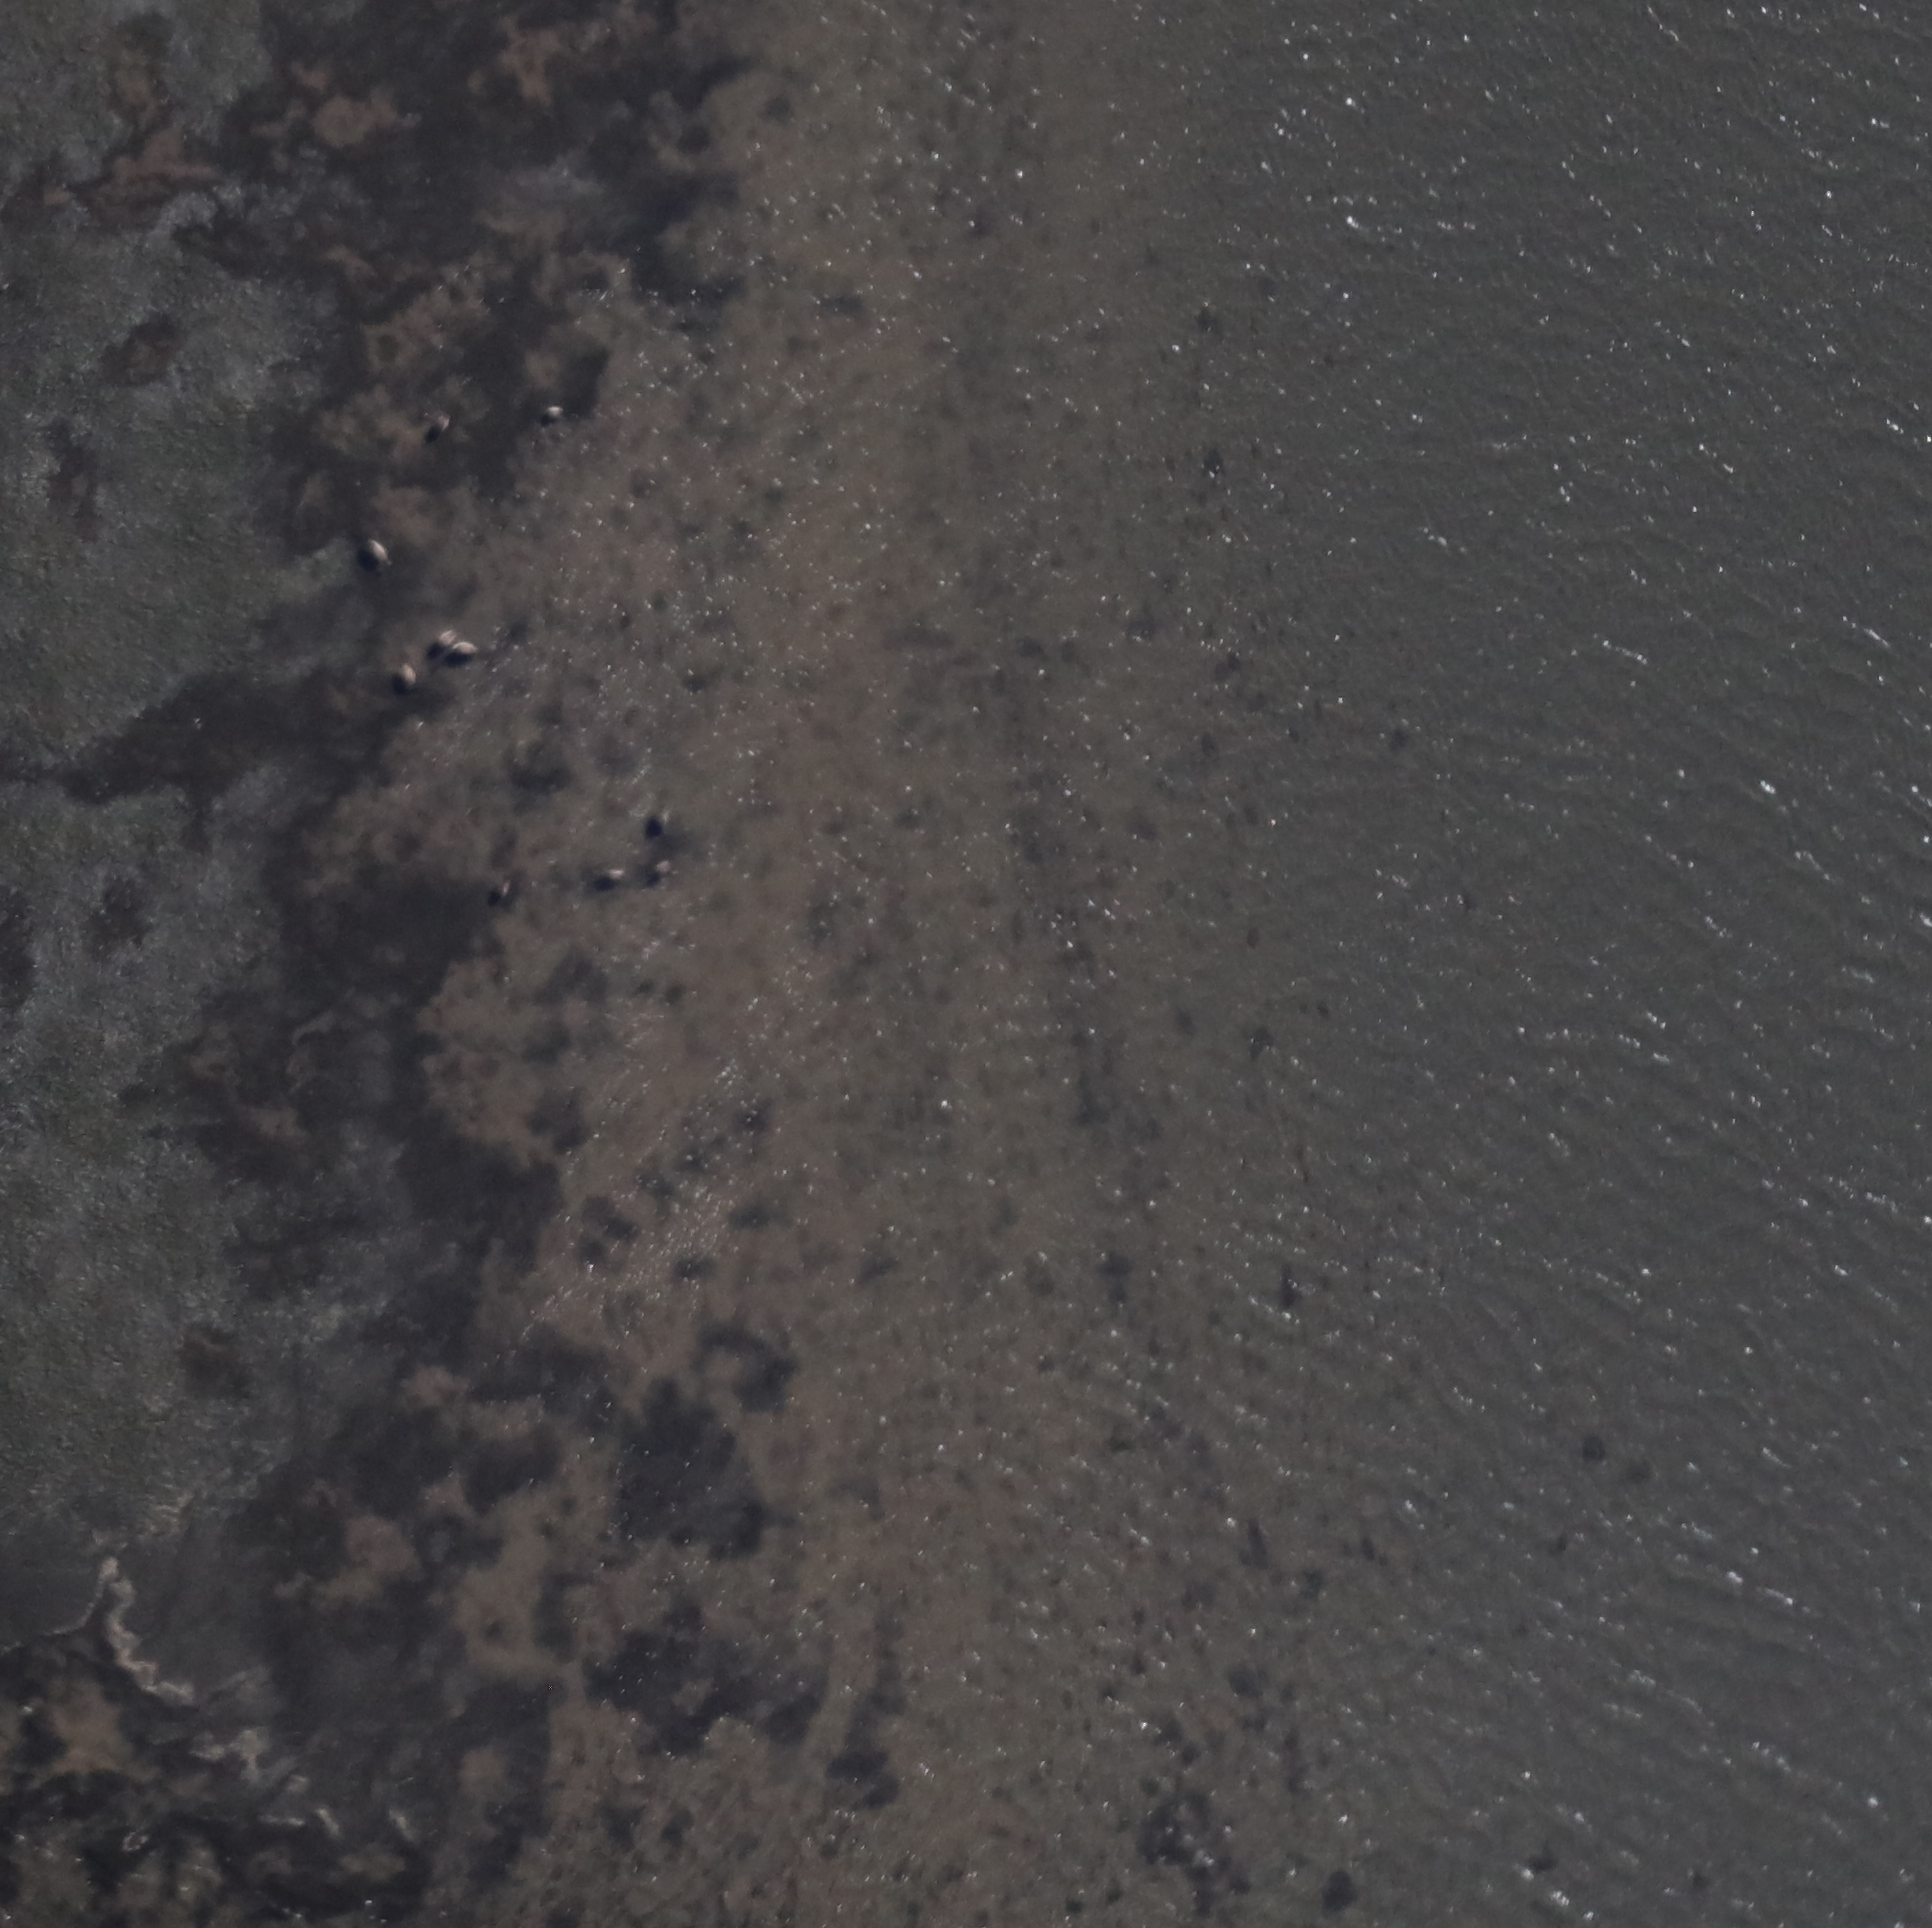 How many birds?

10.